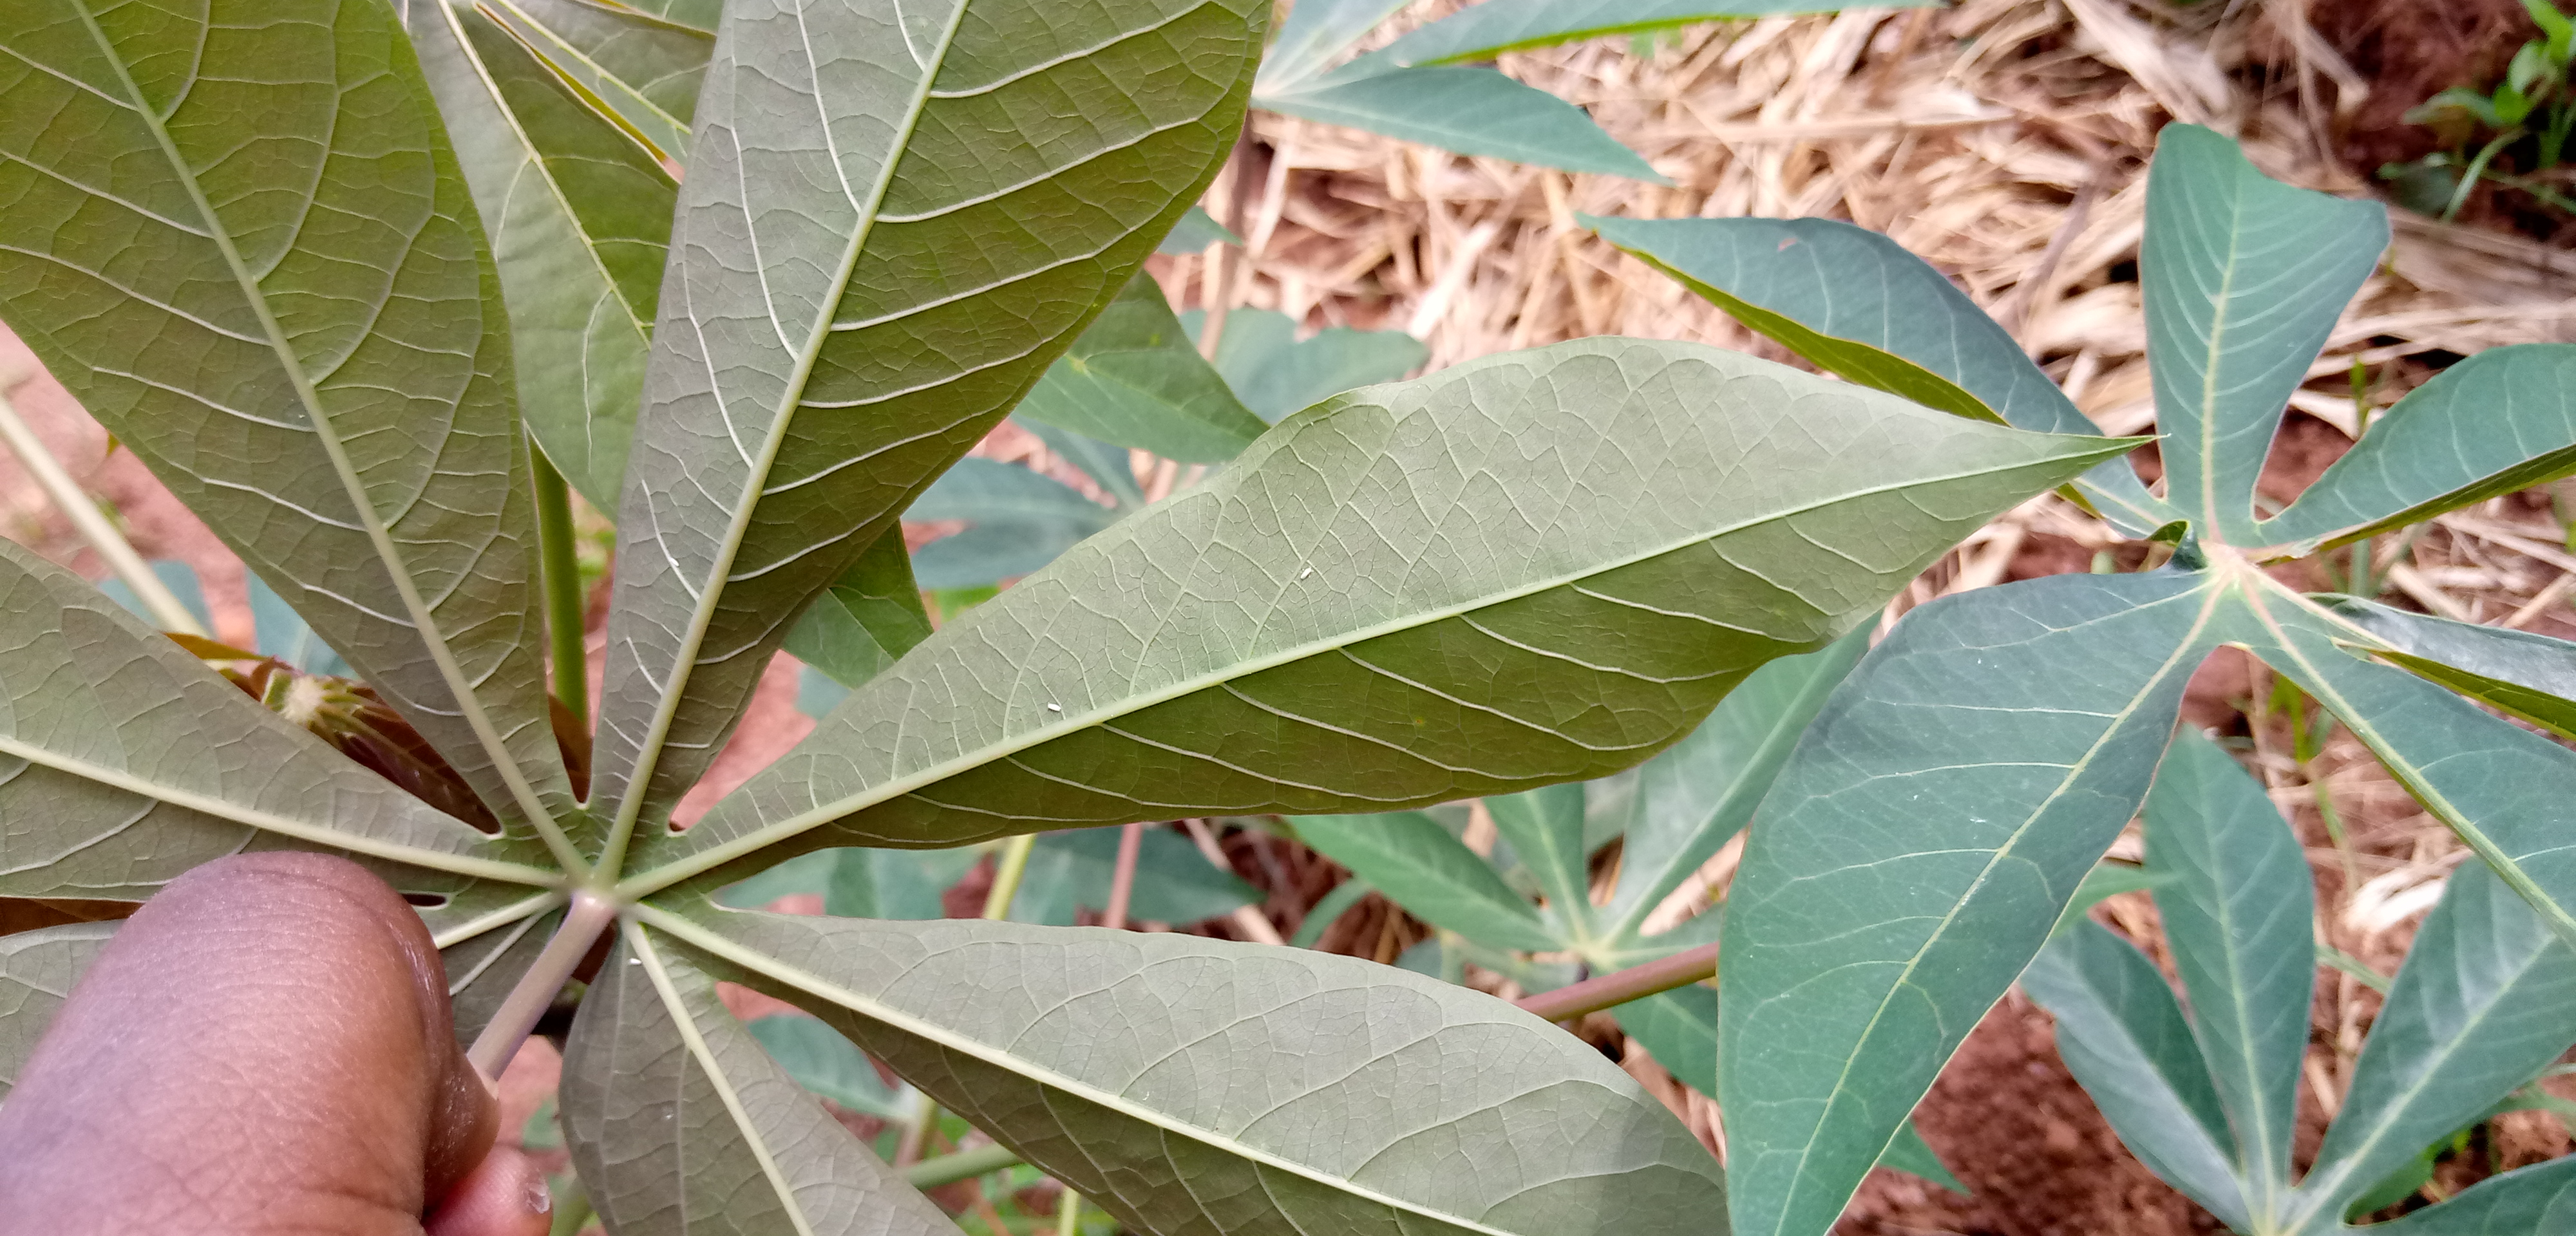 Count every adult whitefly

3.